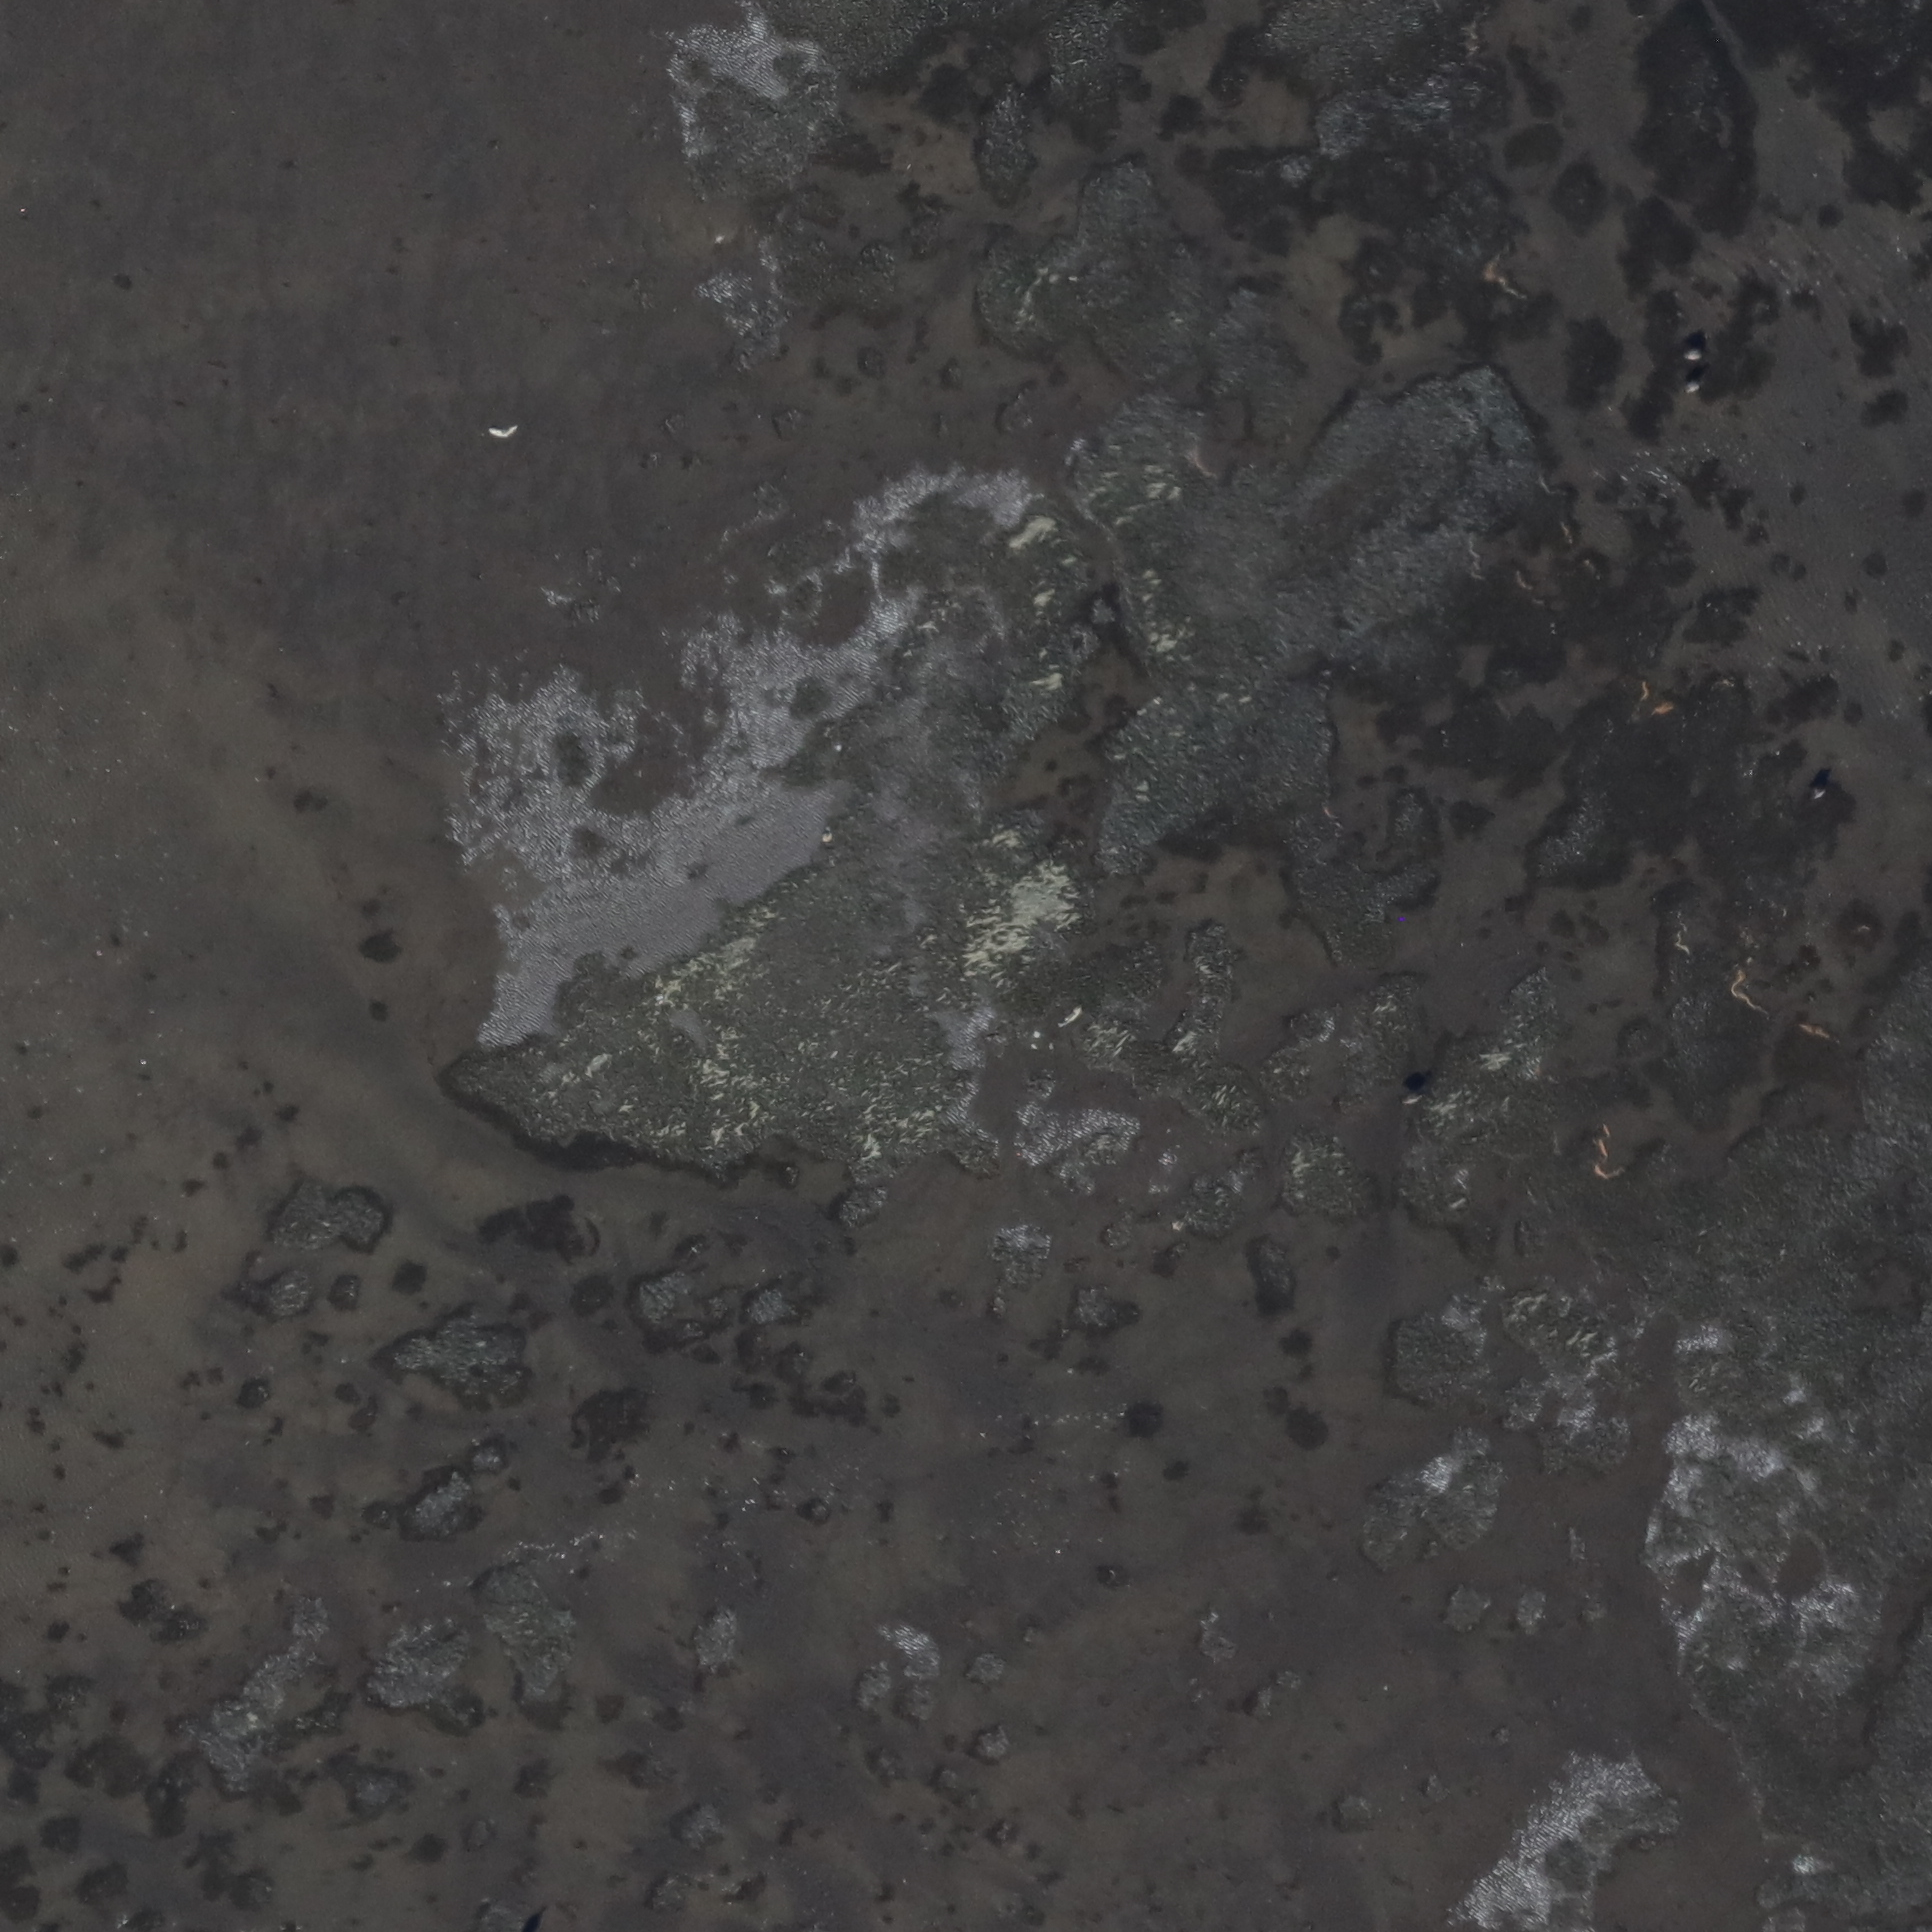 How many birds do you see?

4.